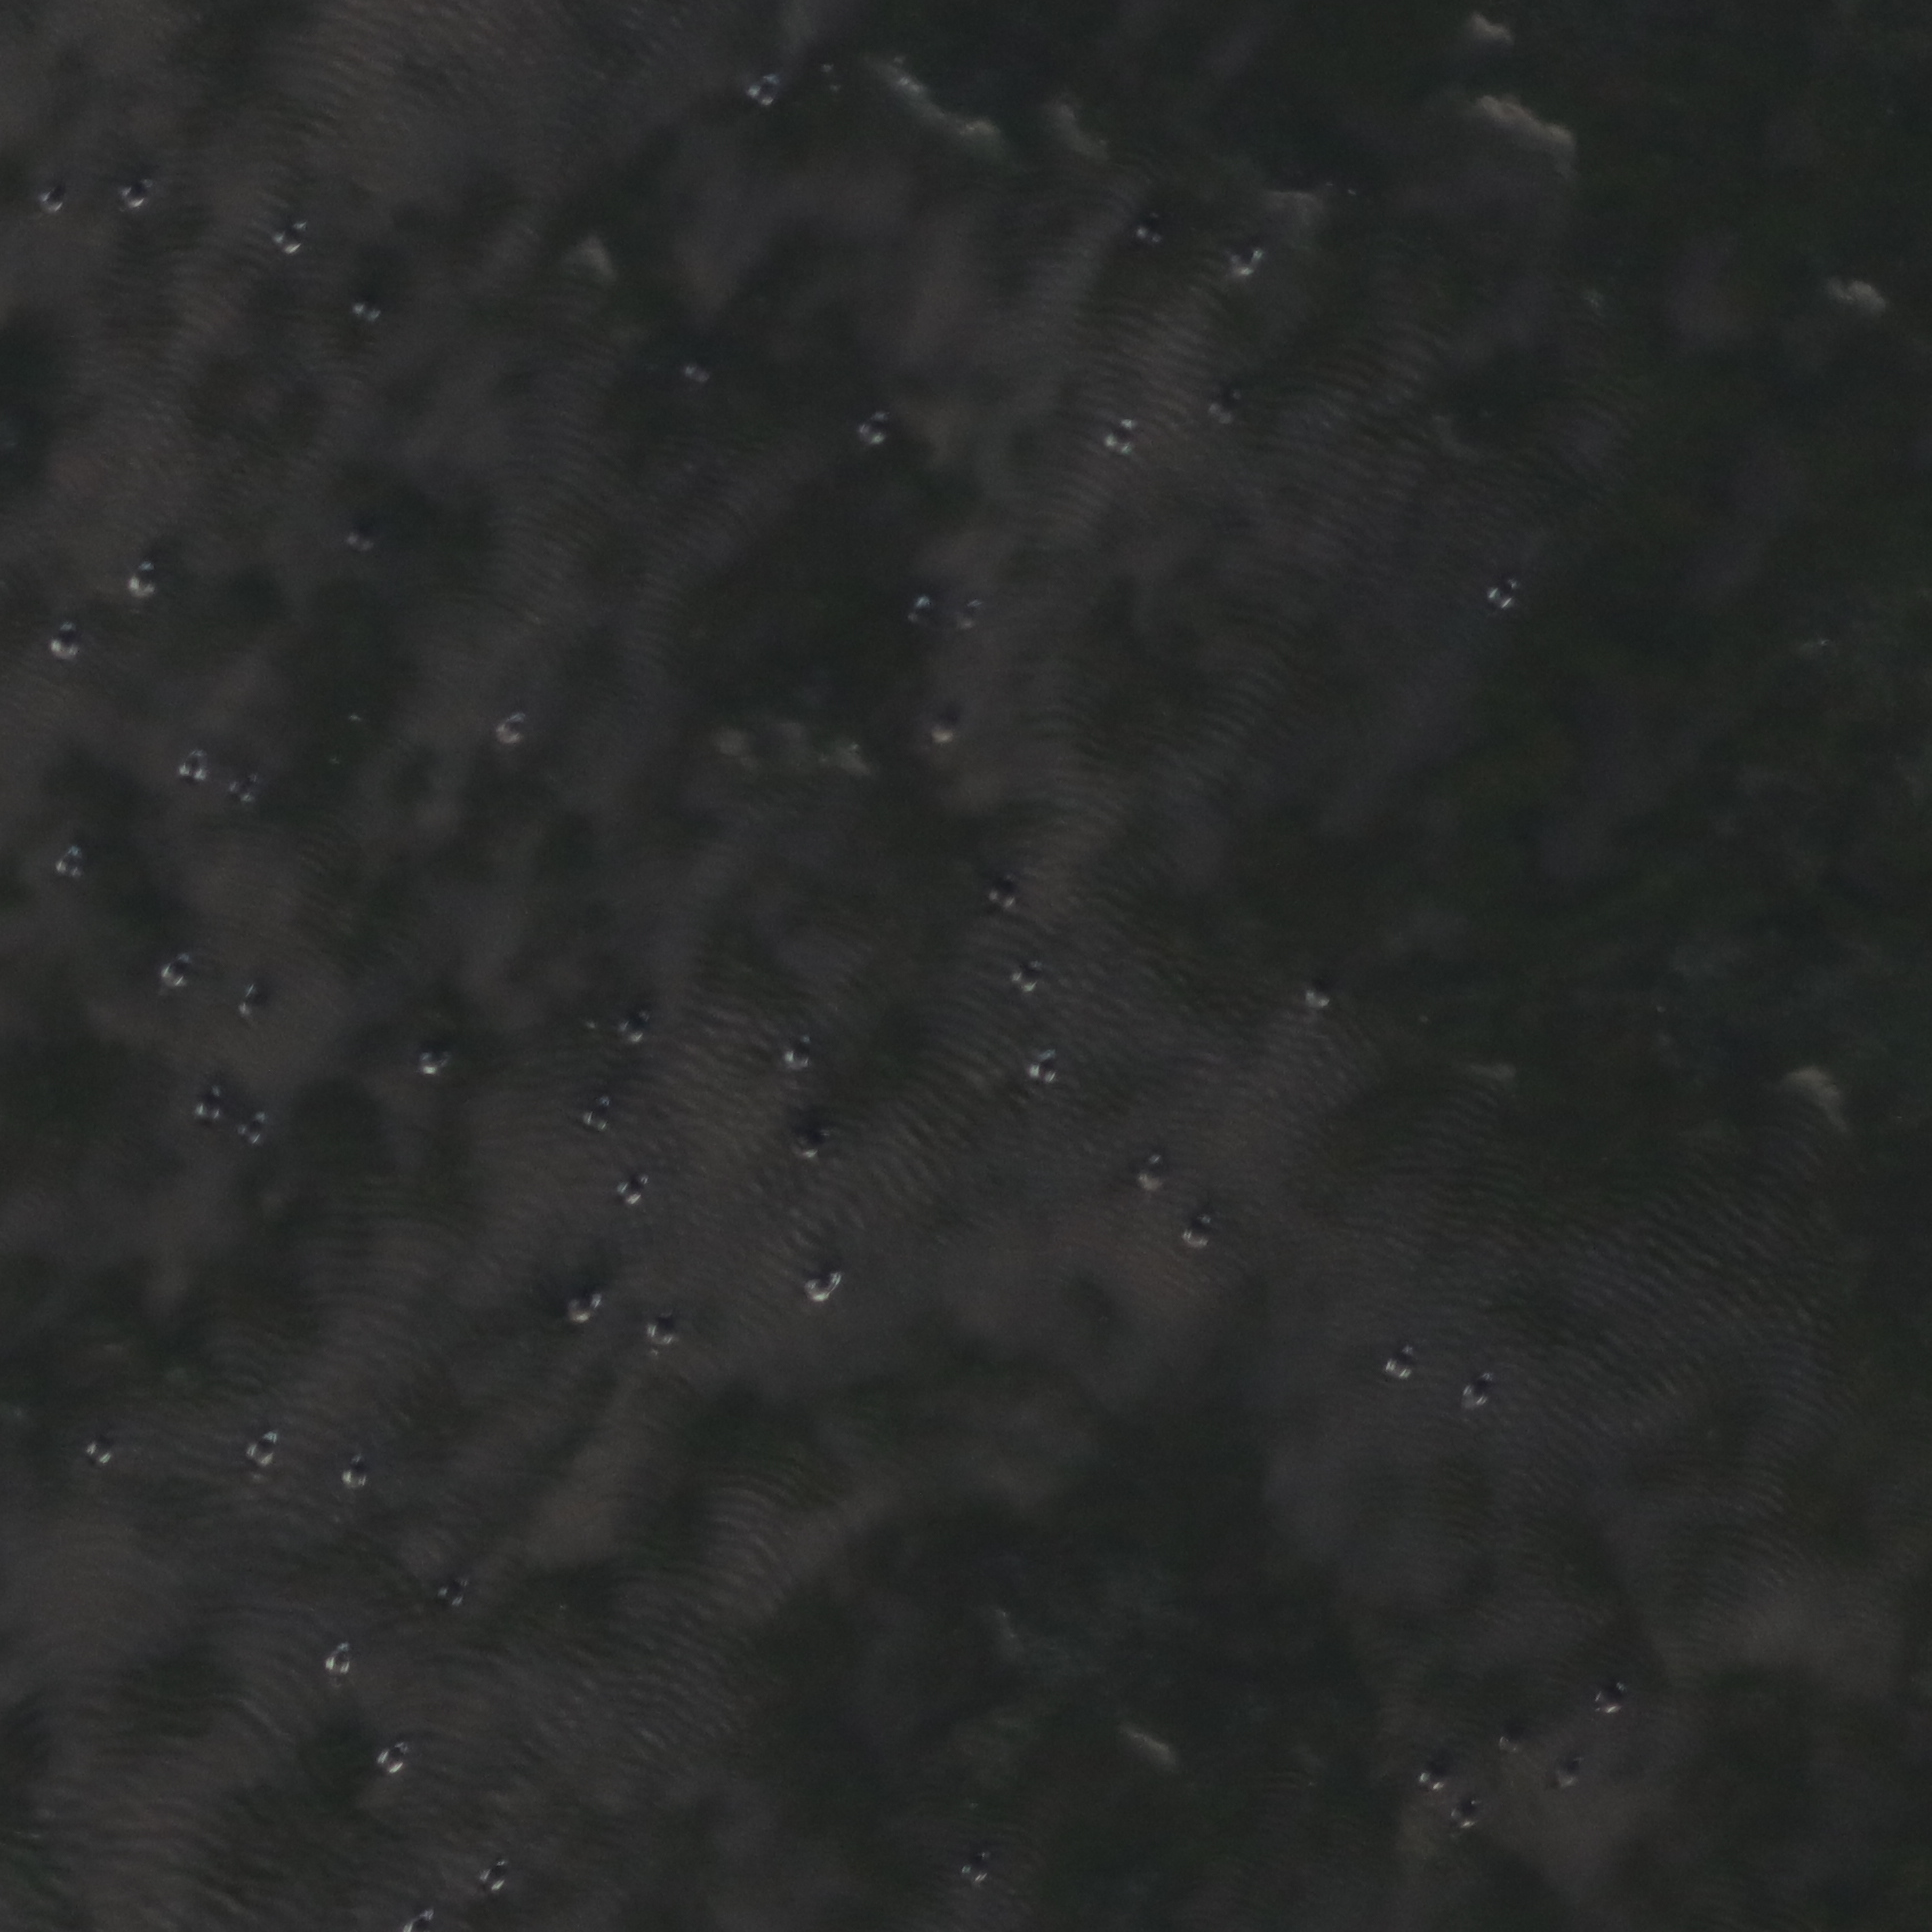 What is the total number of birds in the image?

53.